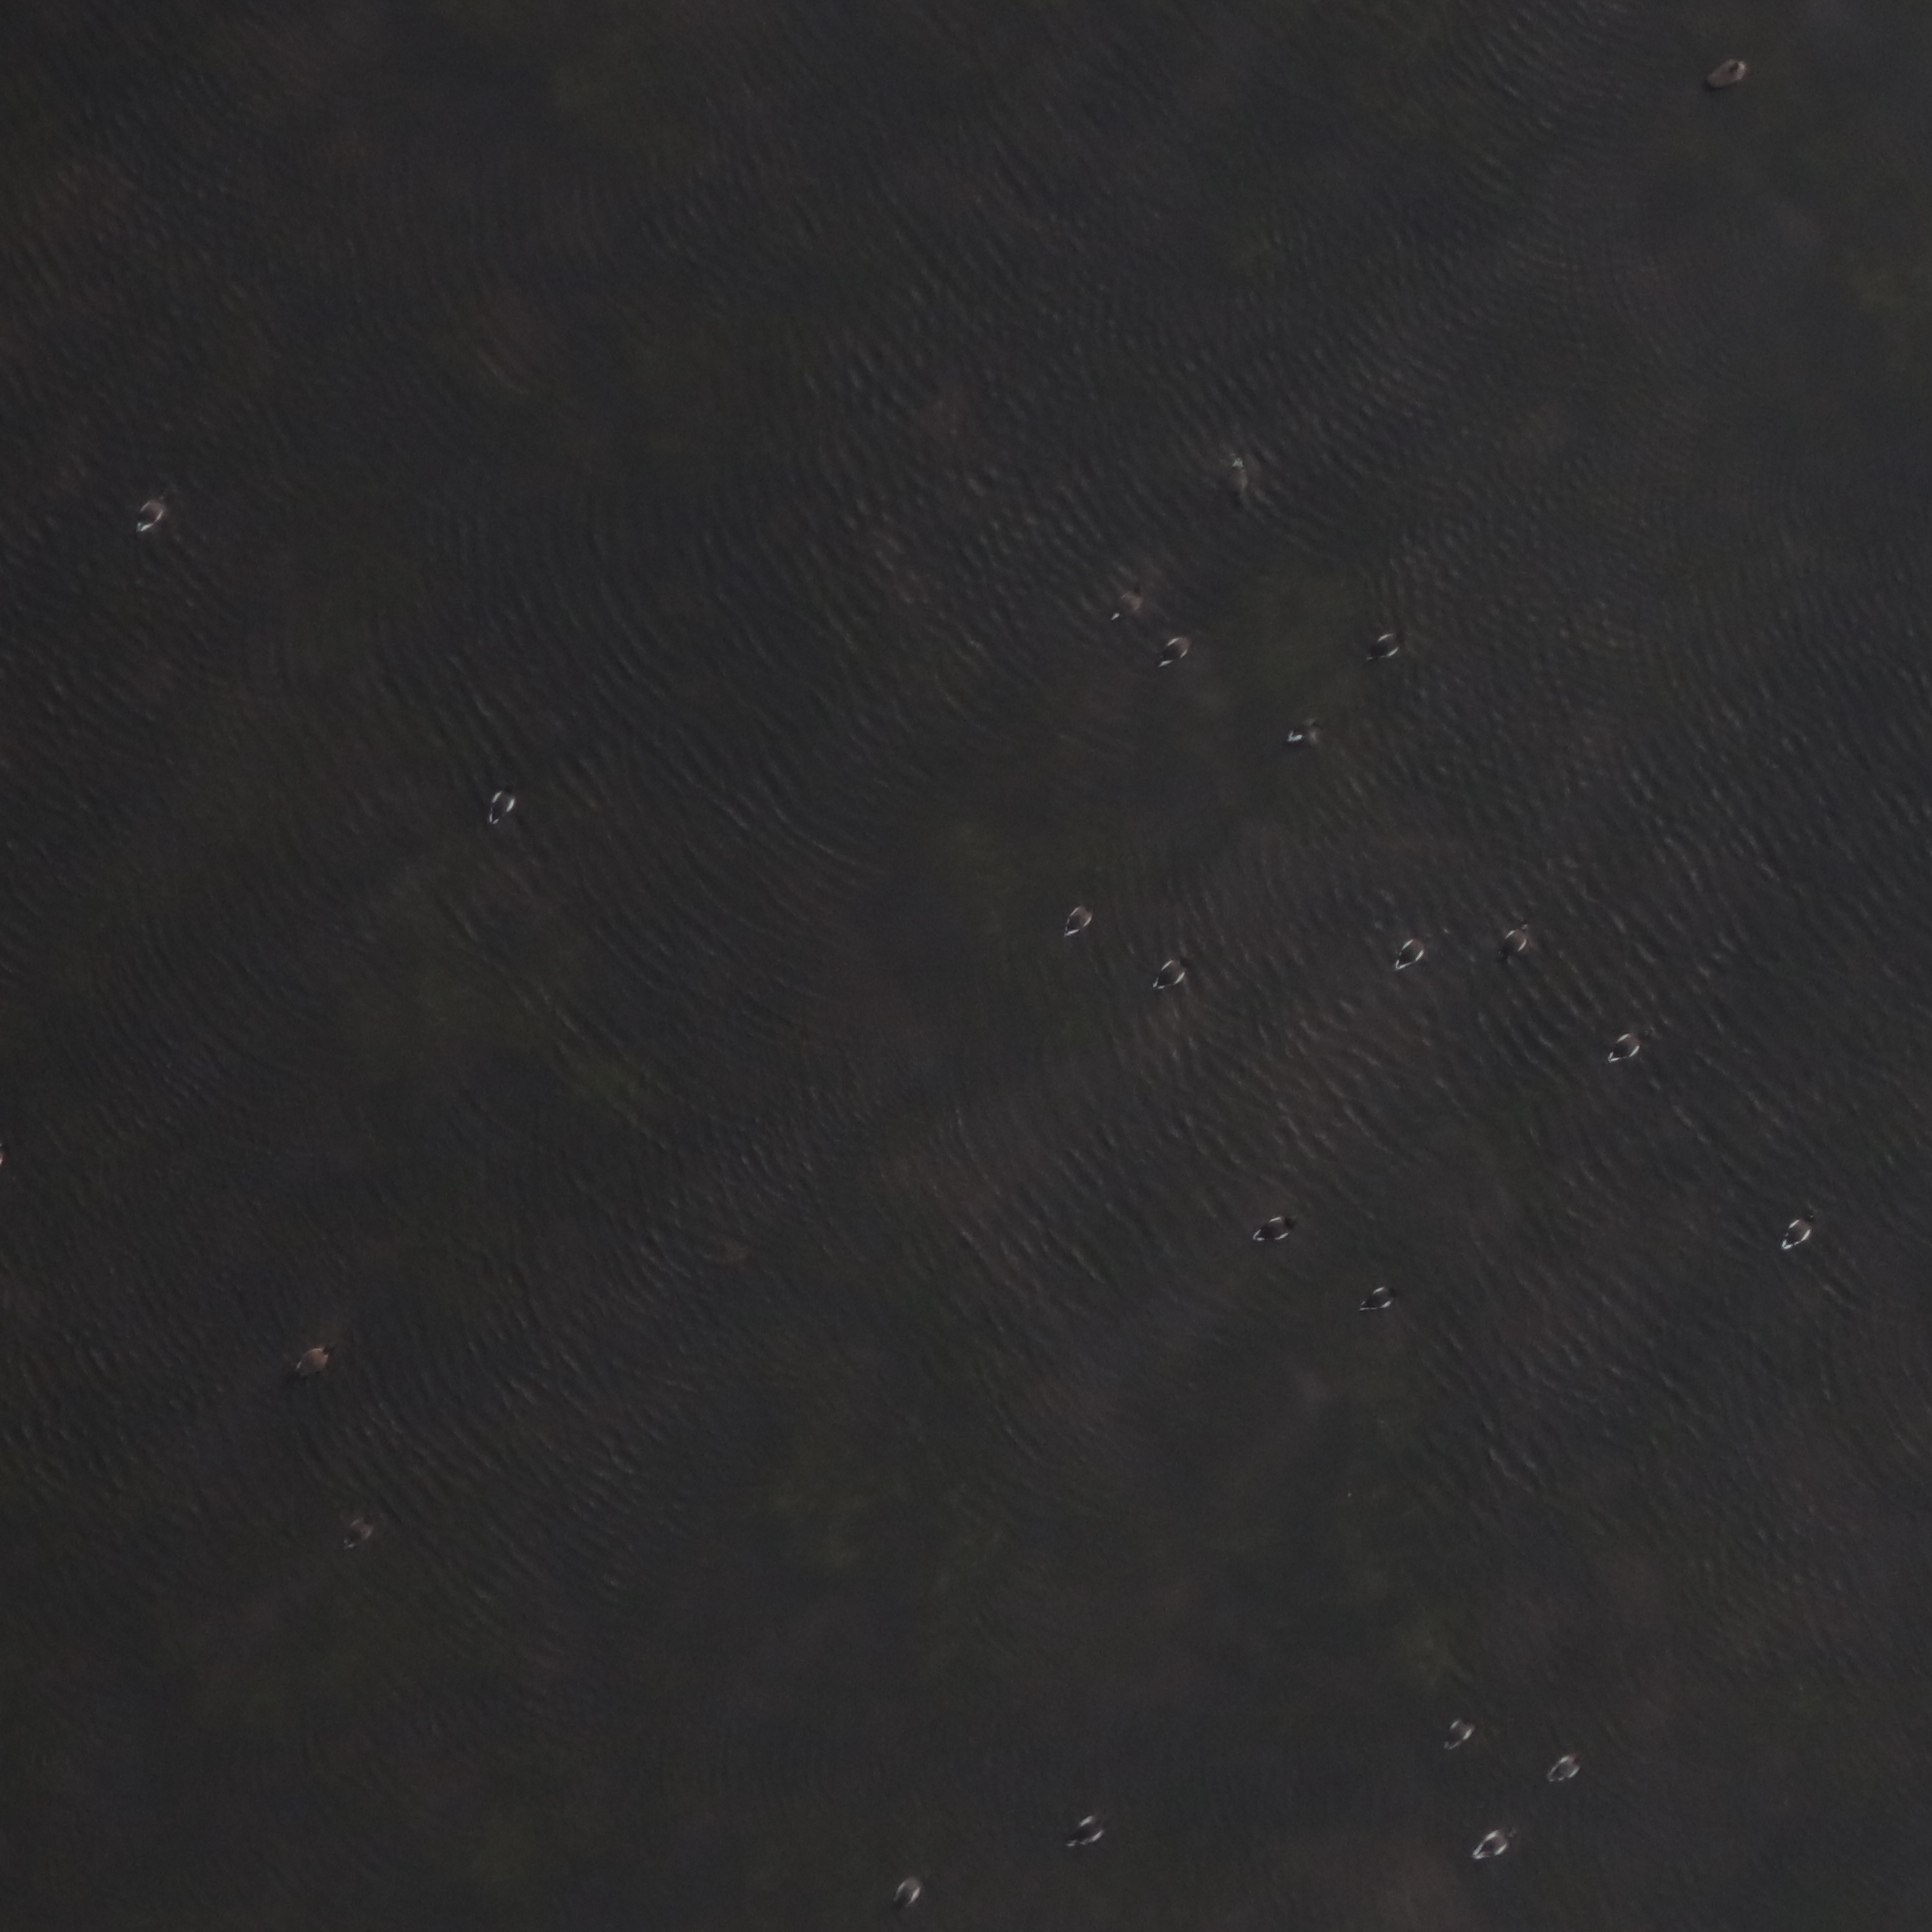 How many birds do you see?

23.